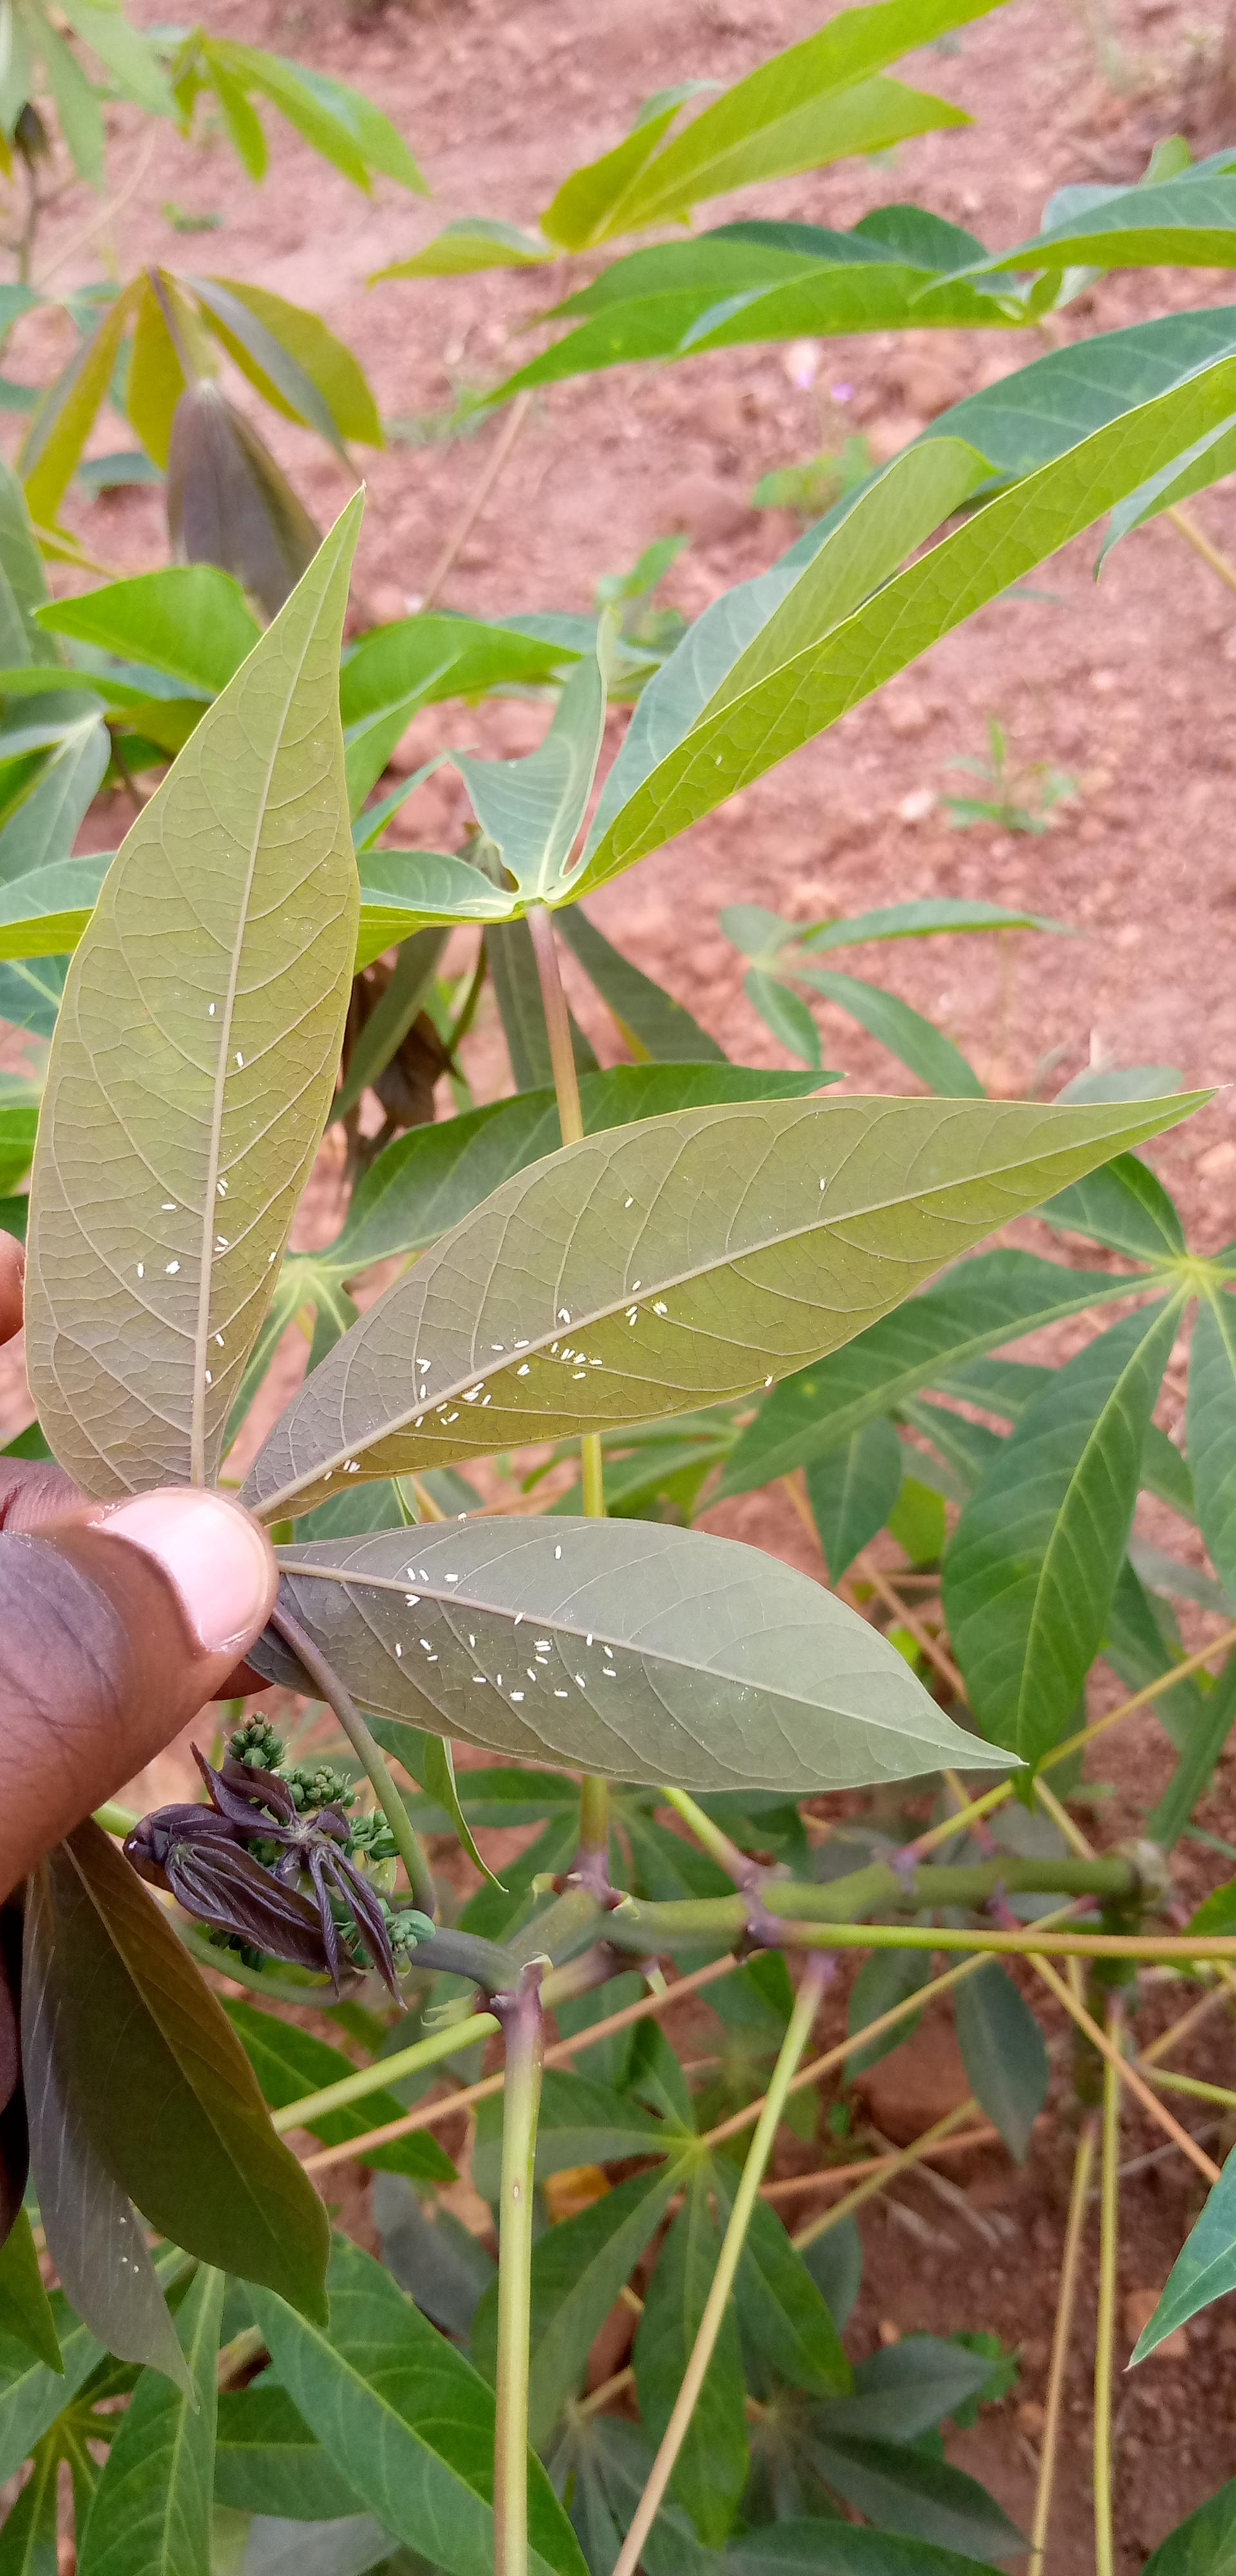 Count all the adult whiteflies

78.